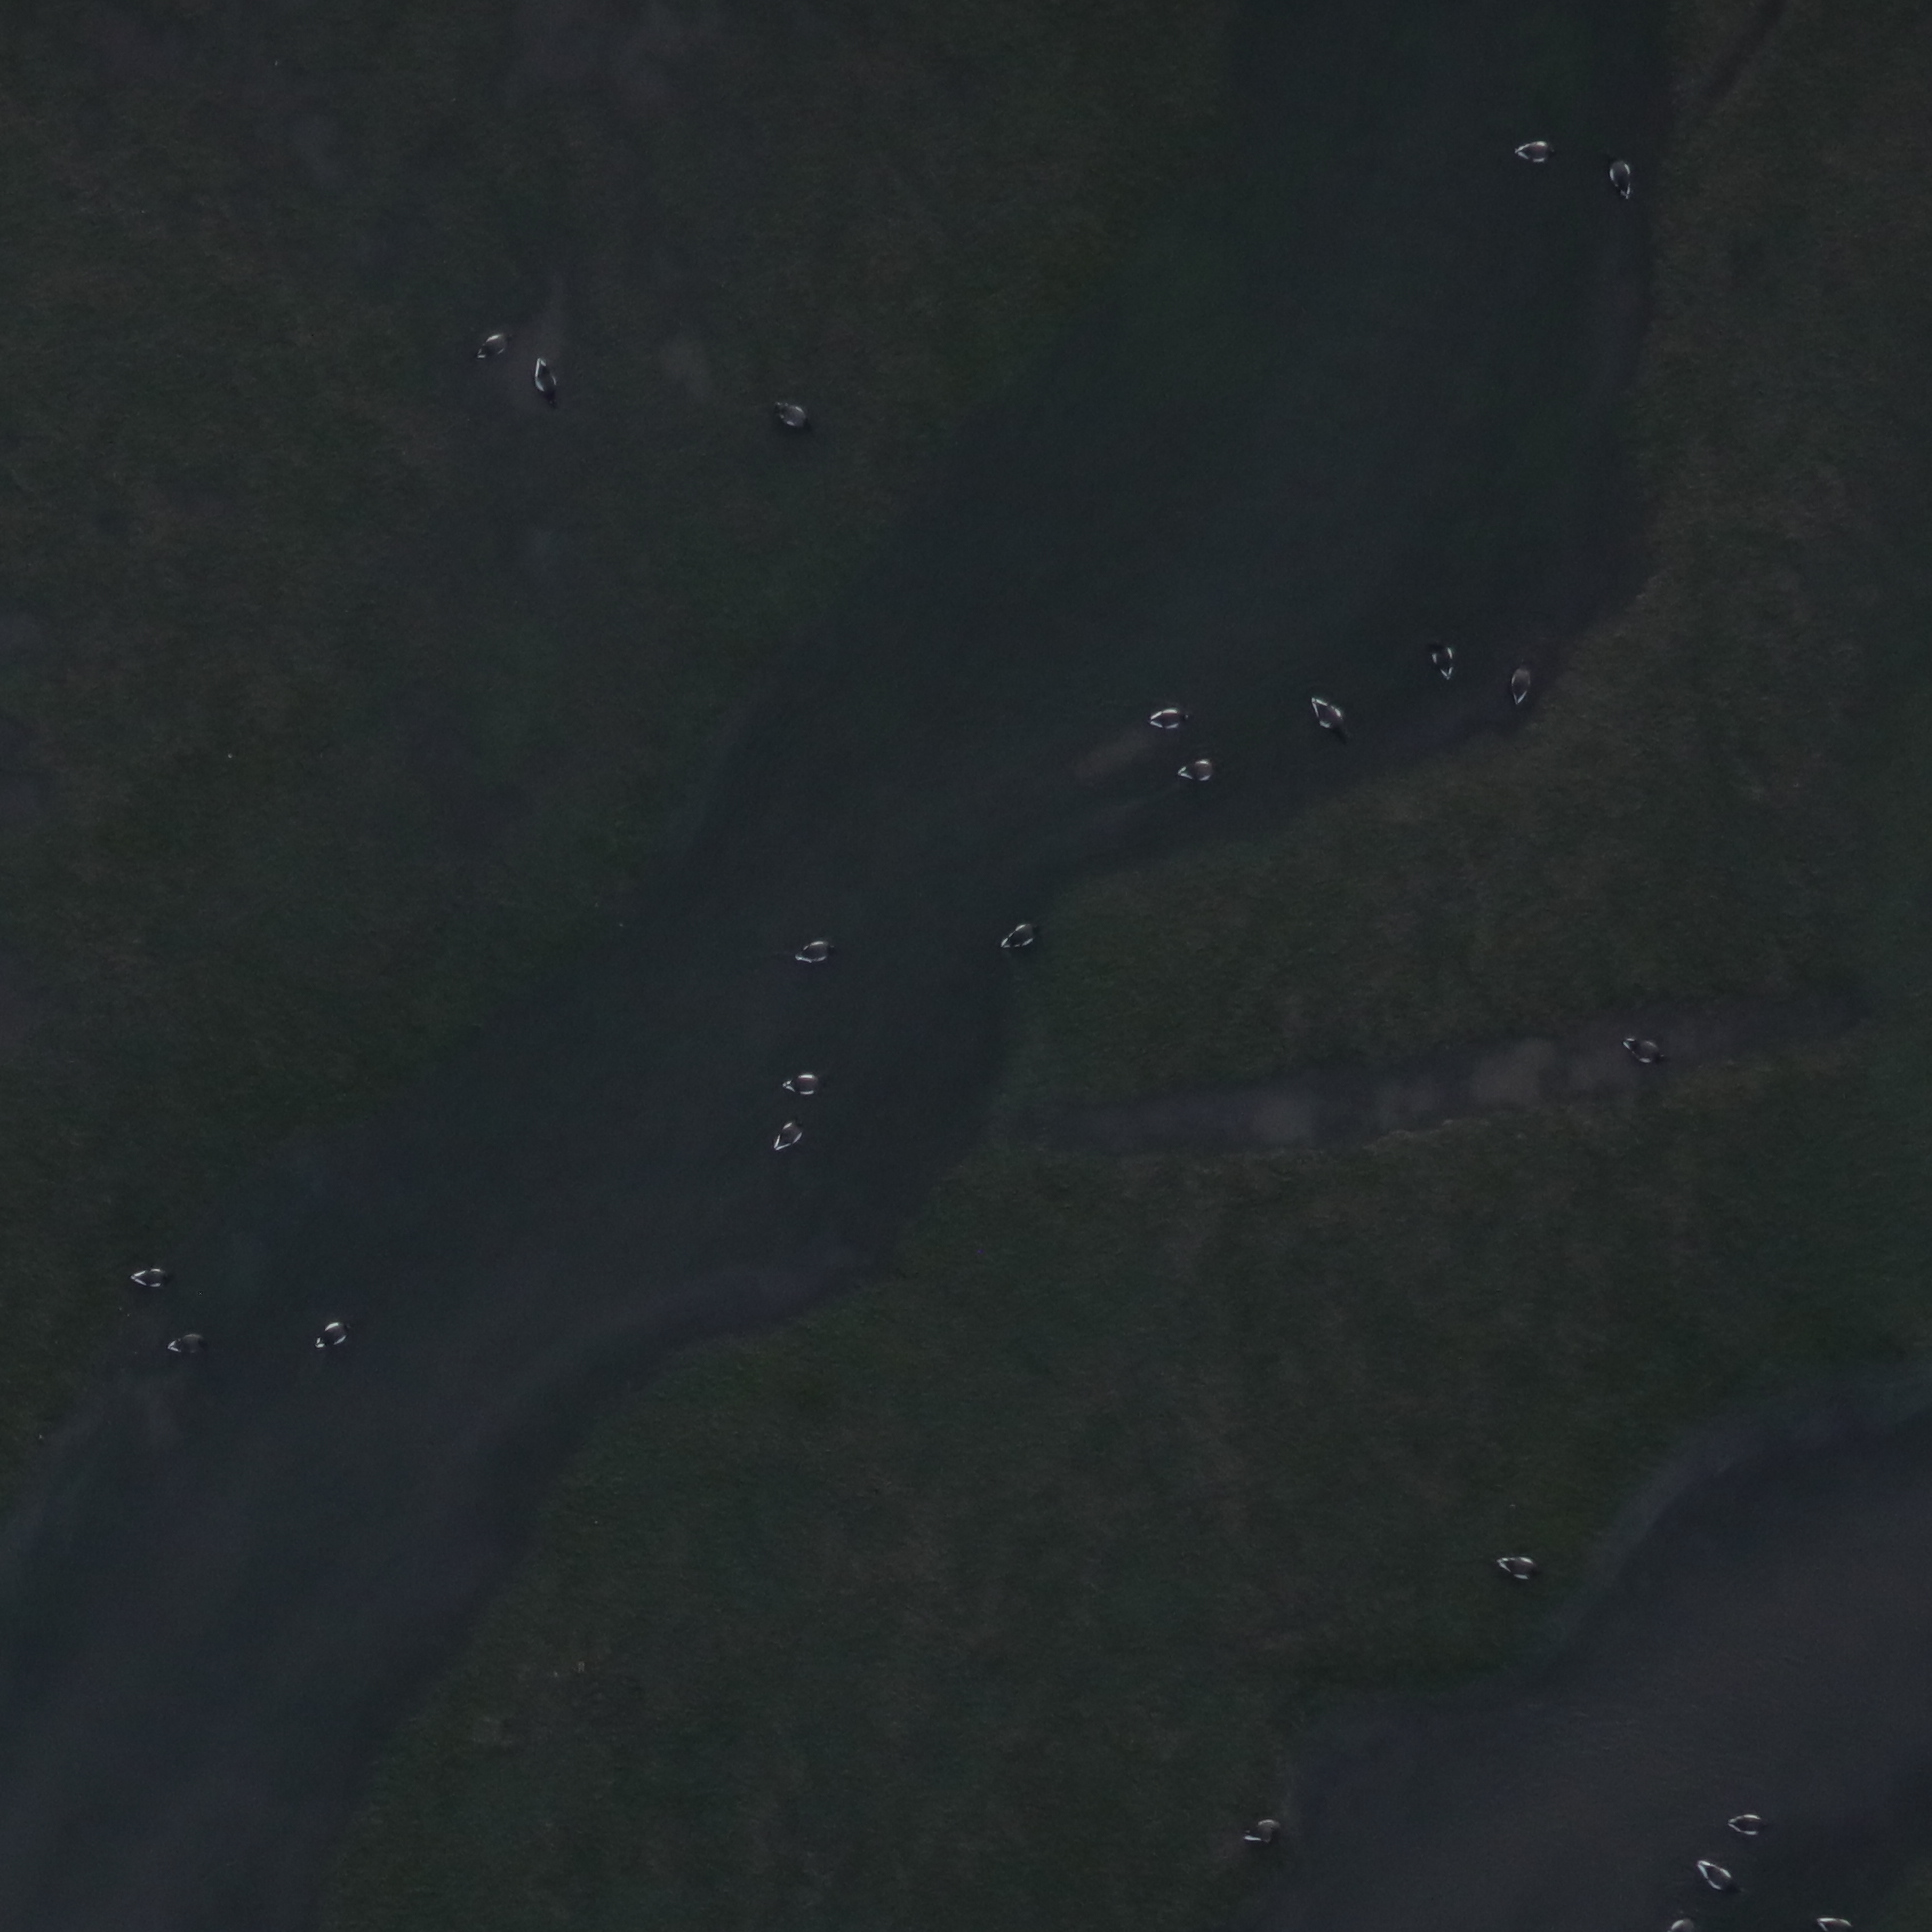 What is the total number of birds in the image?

23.